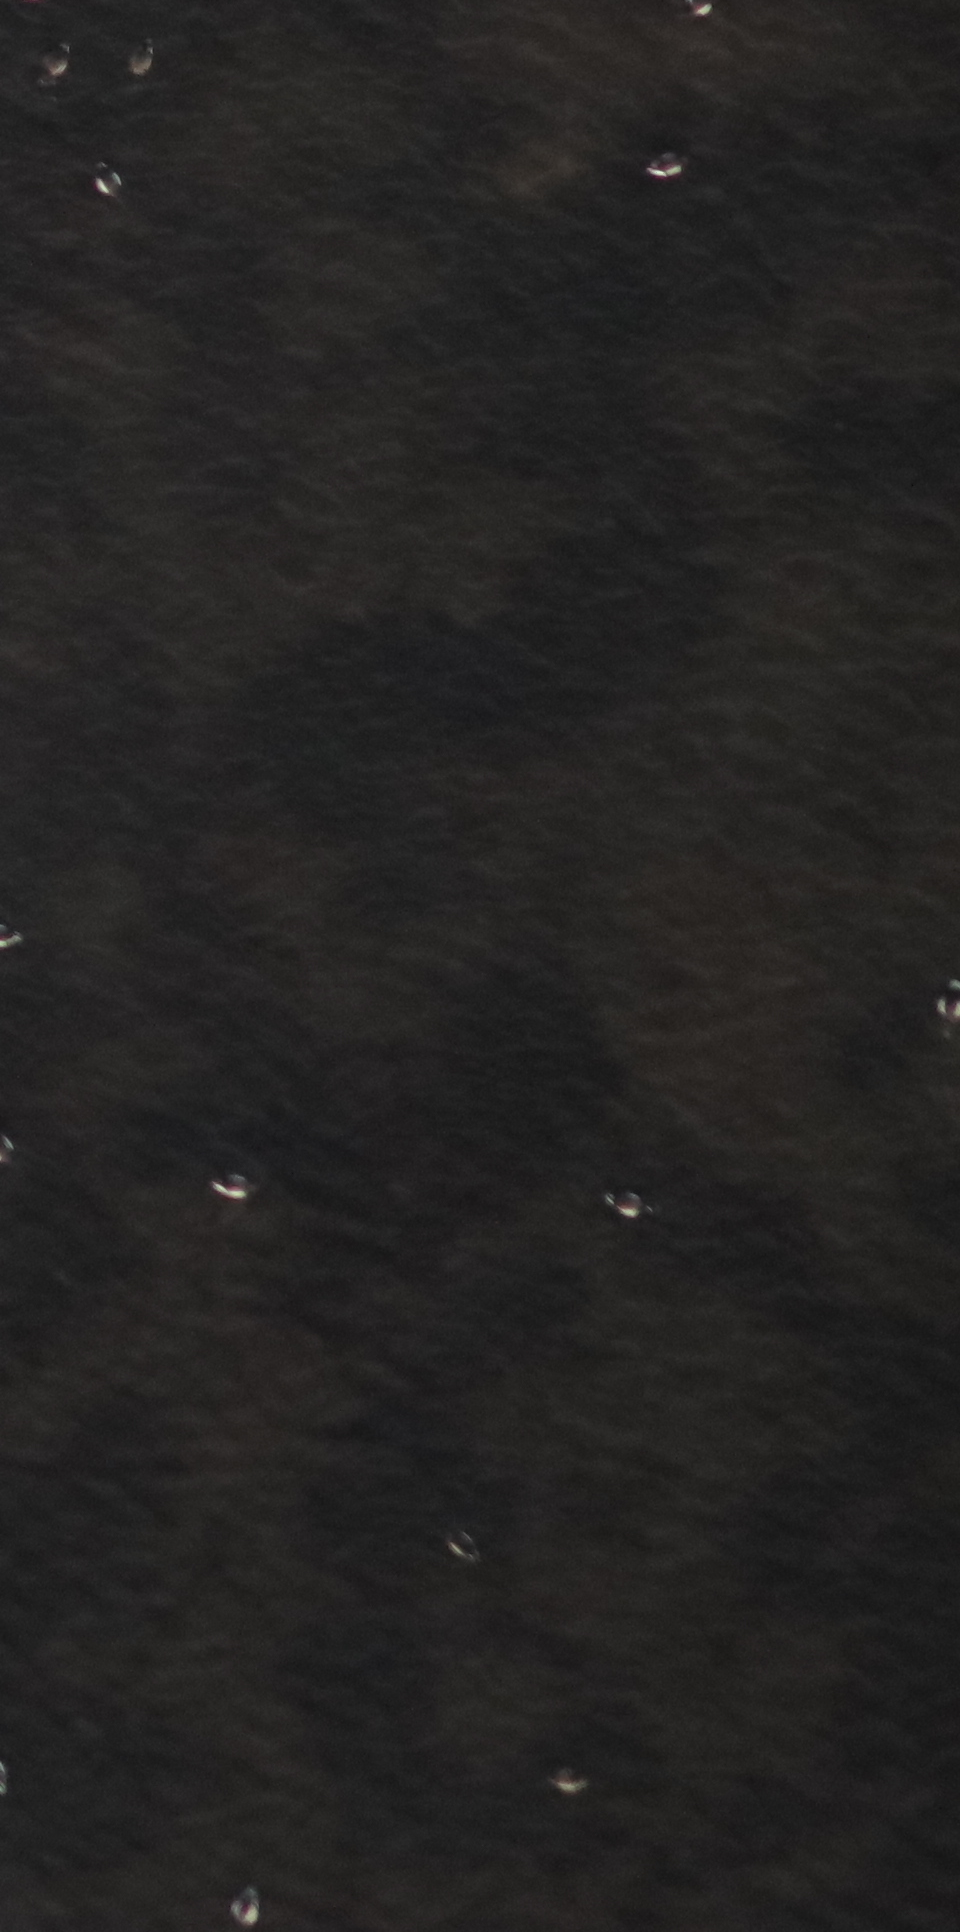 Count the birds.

10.